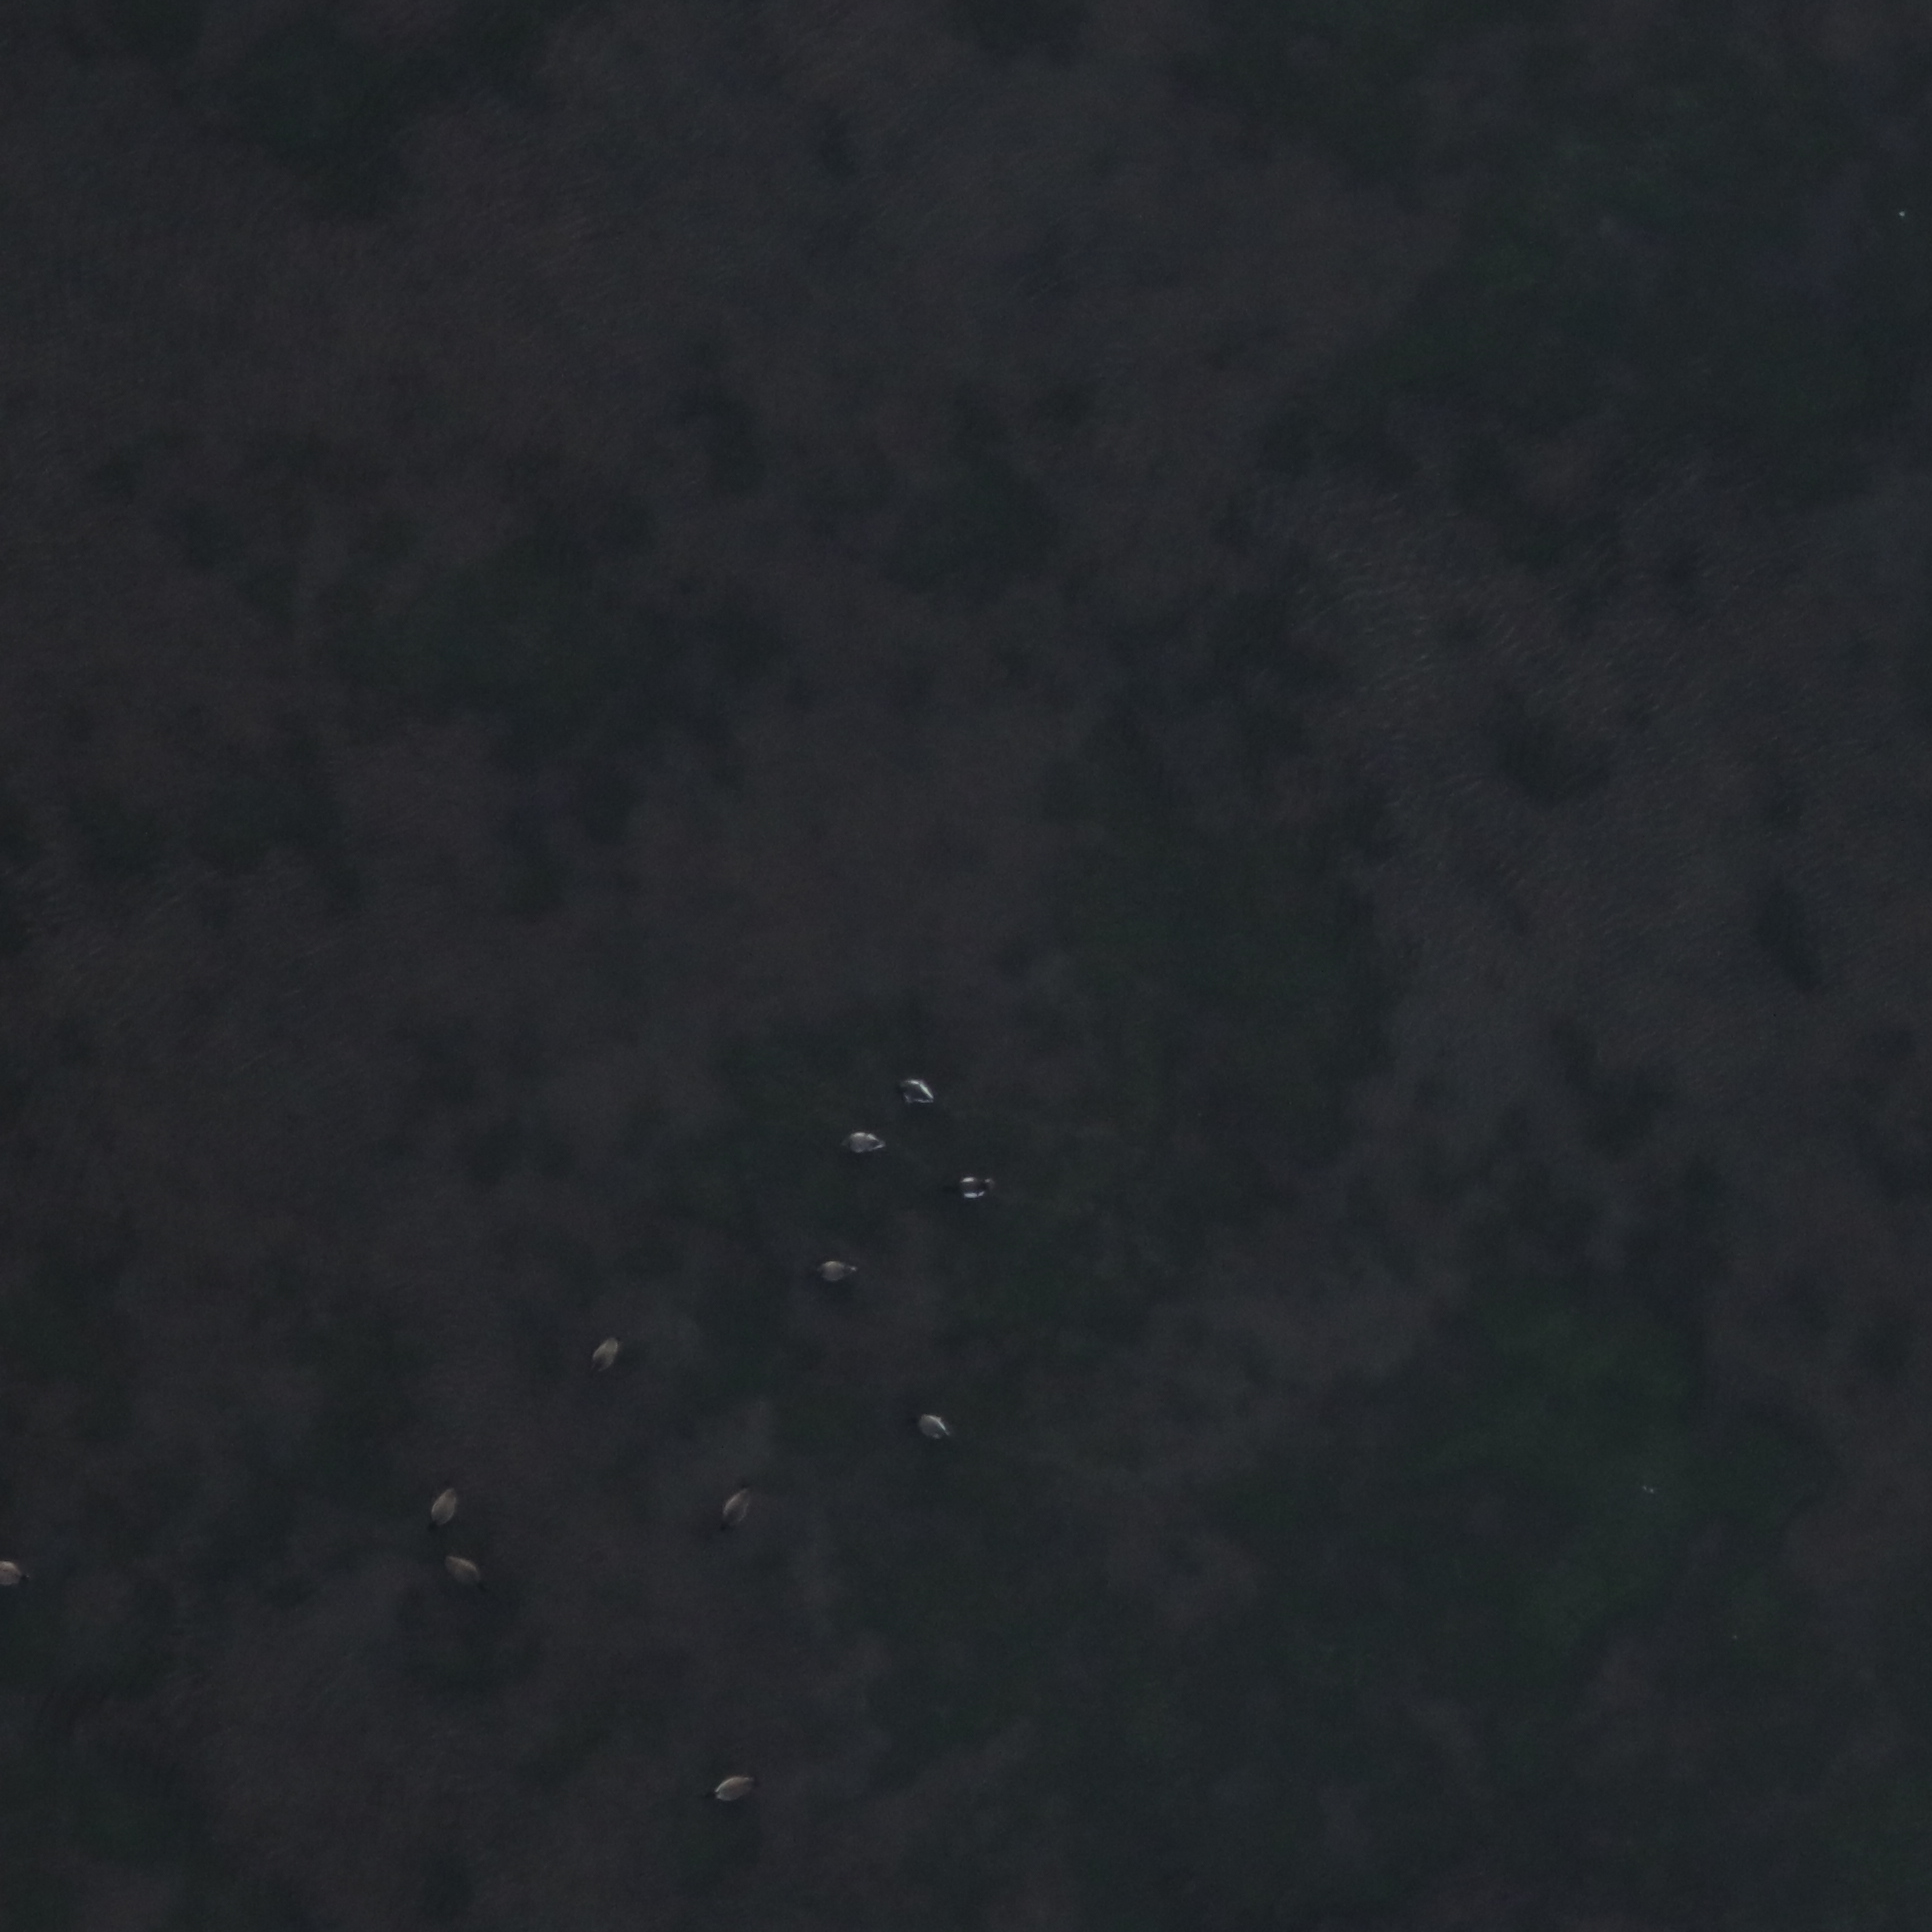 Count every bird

11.